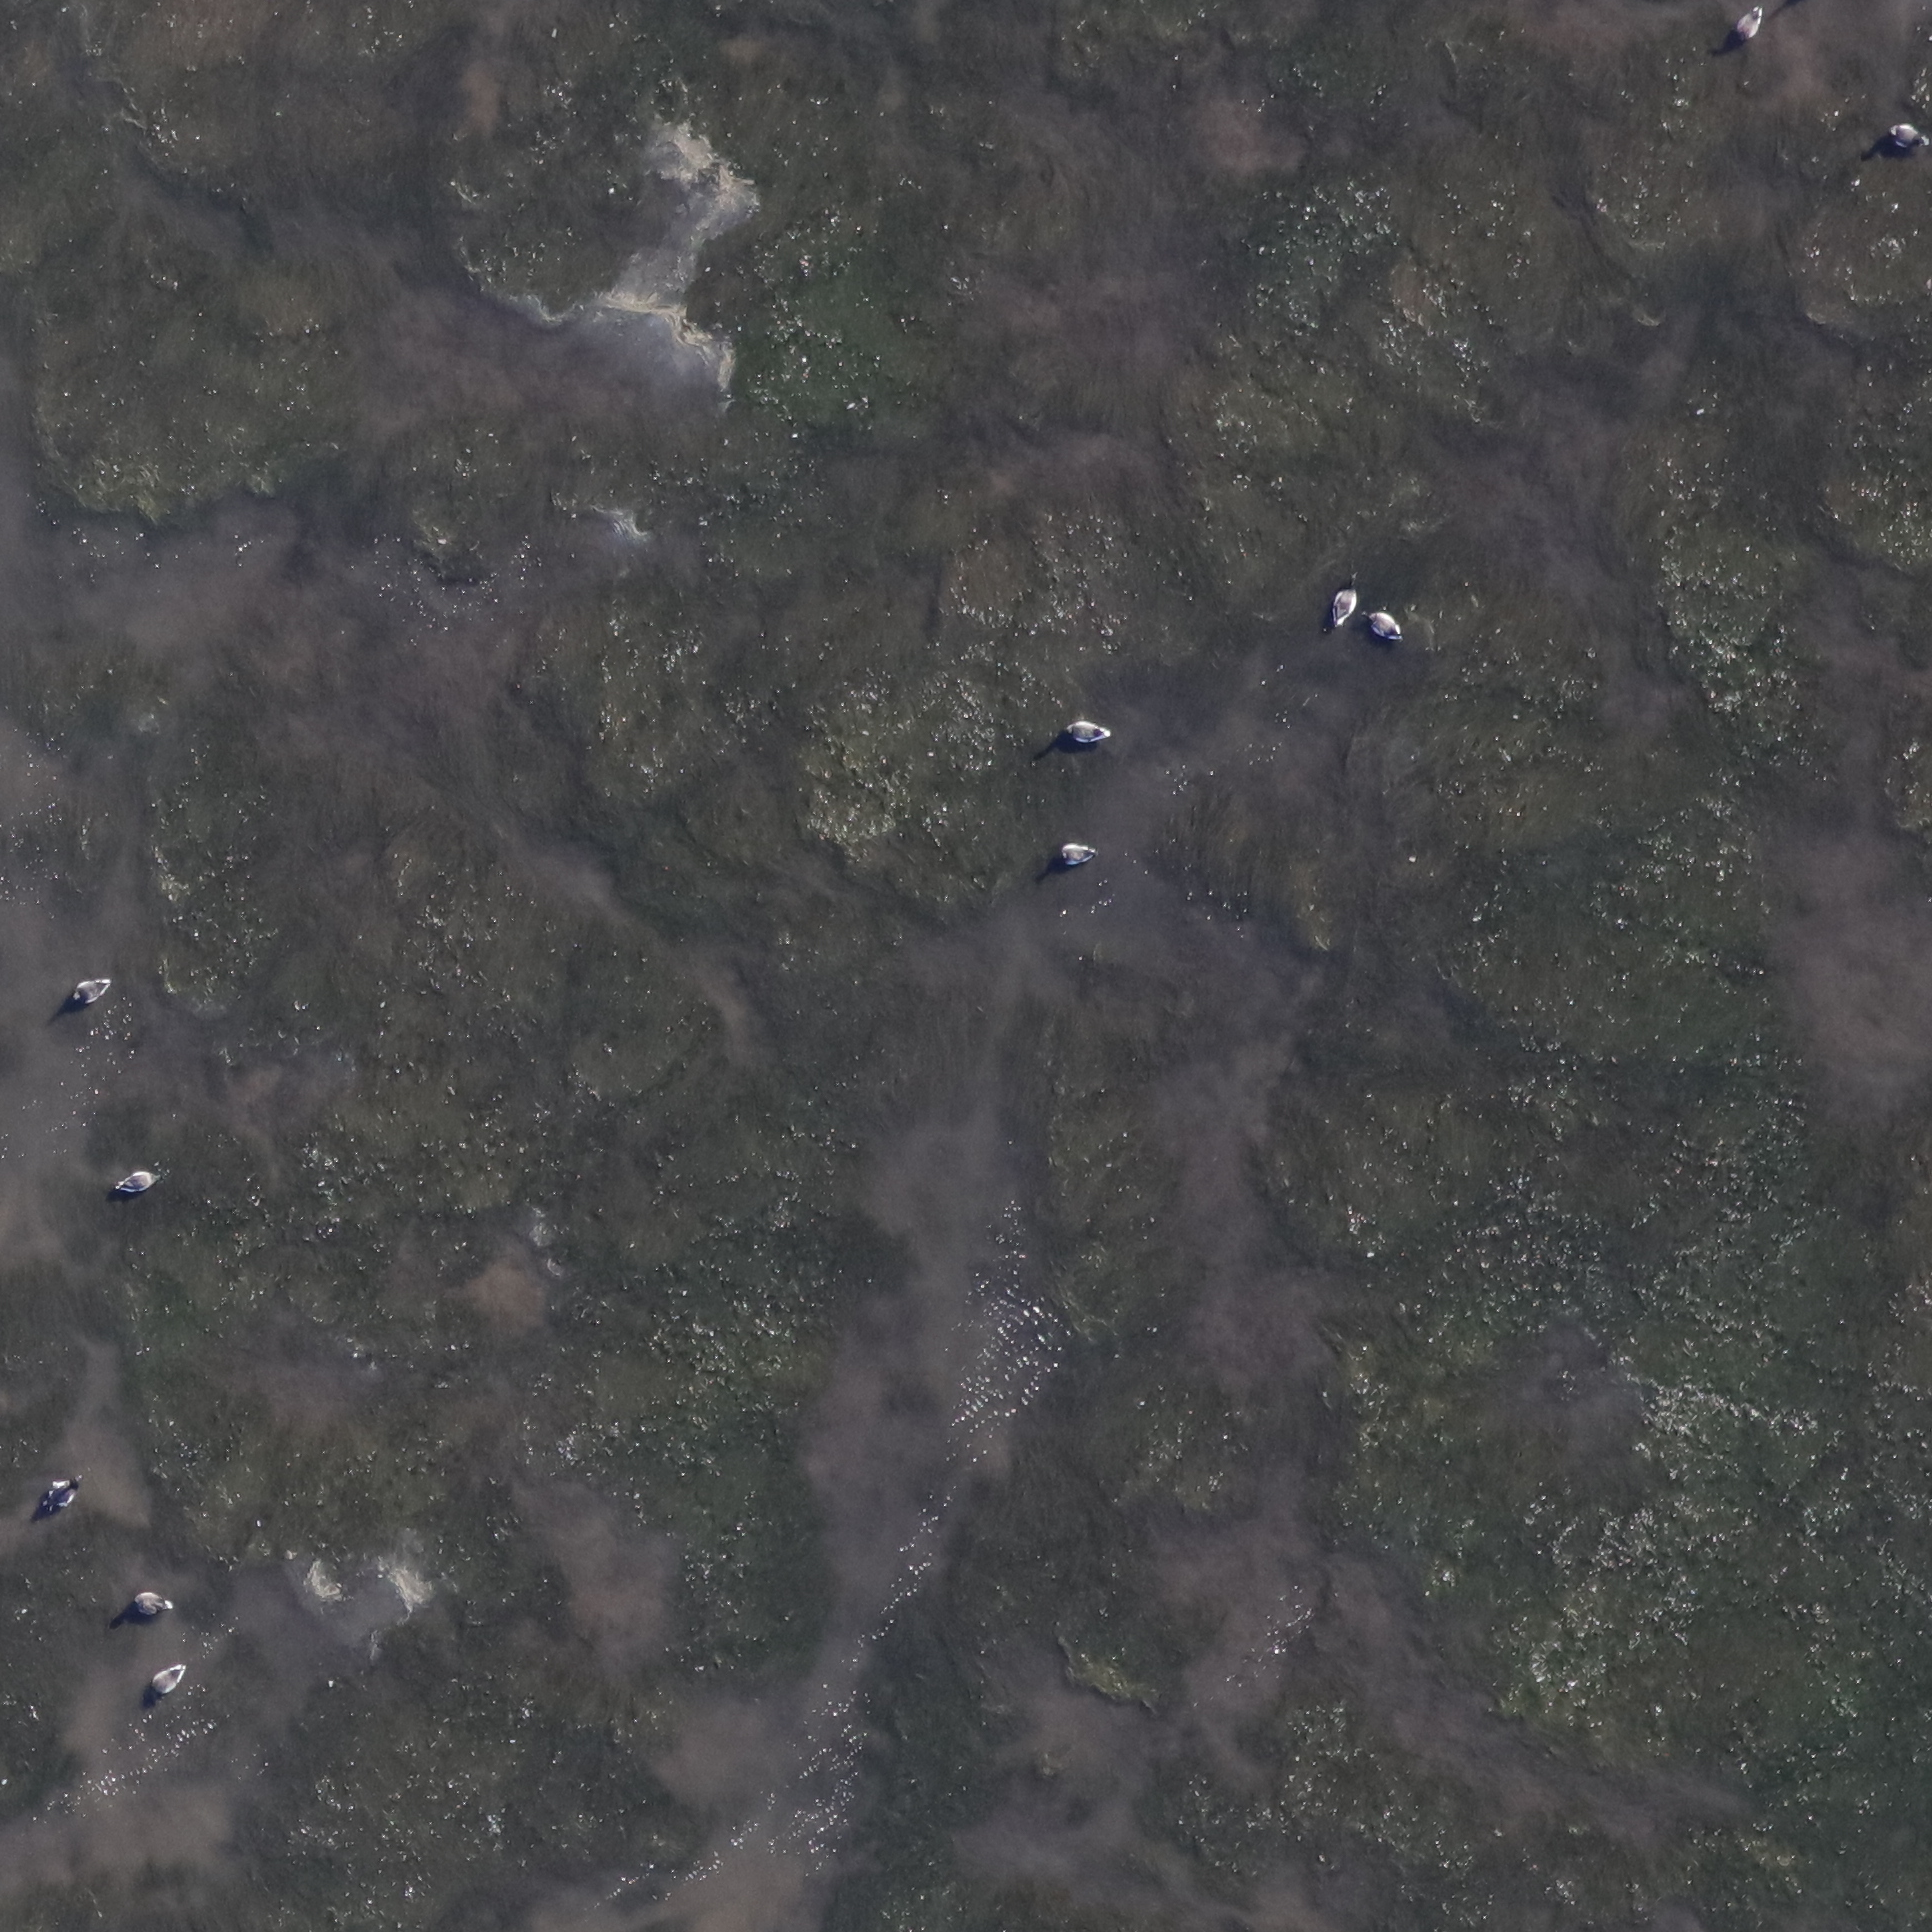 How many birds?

11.